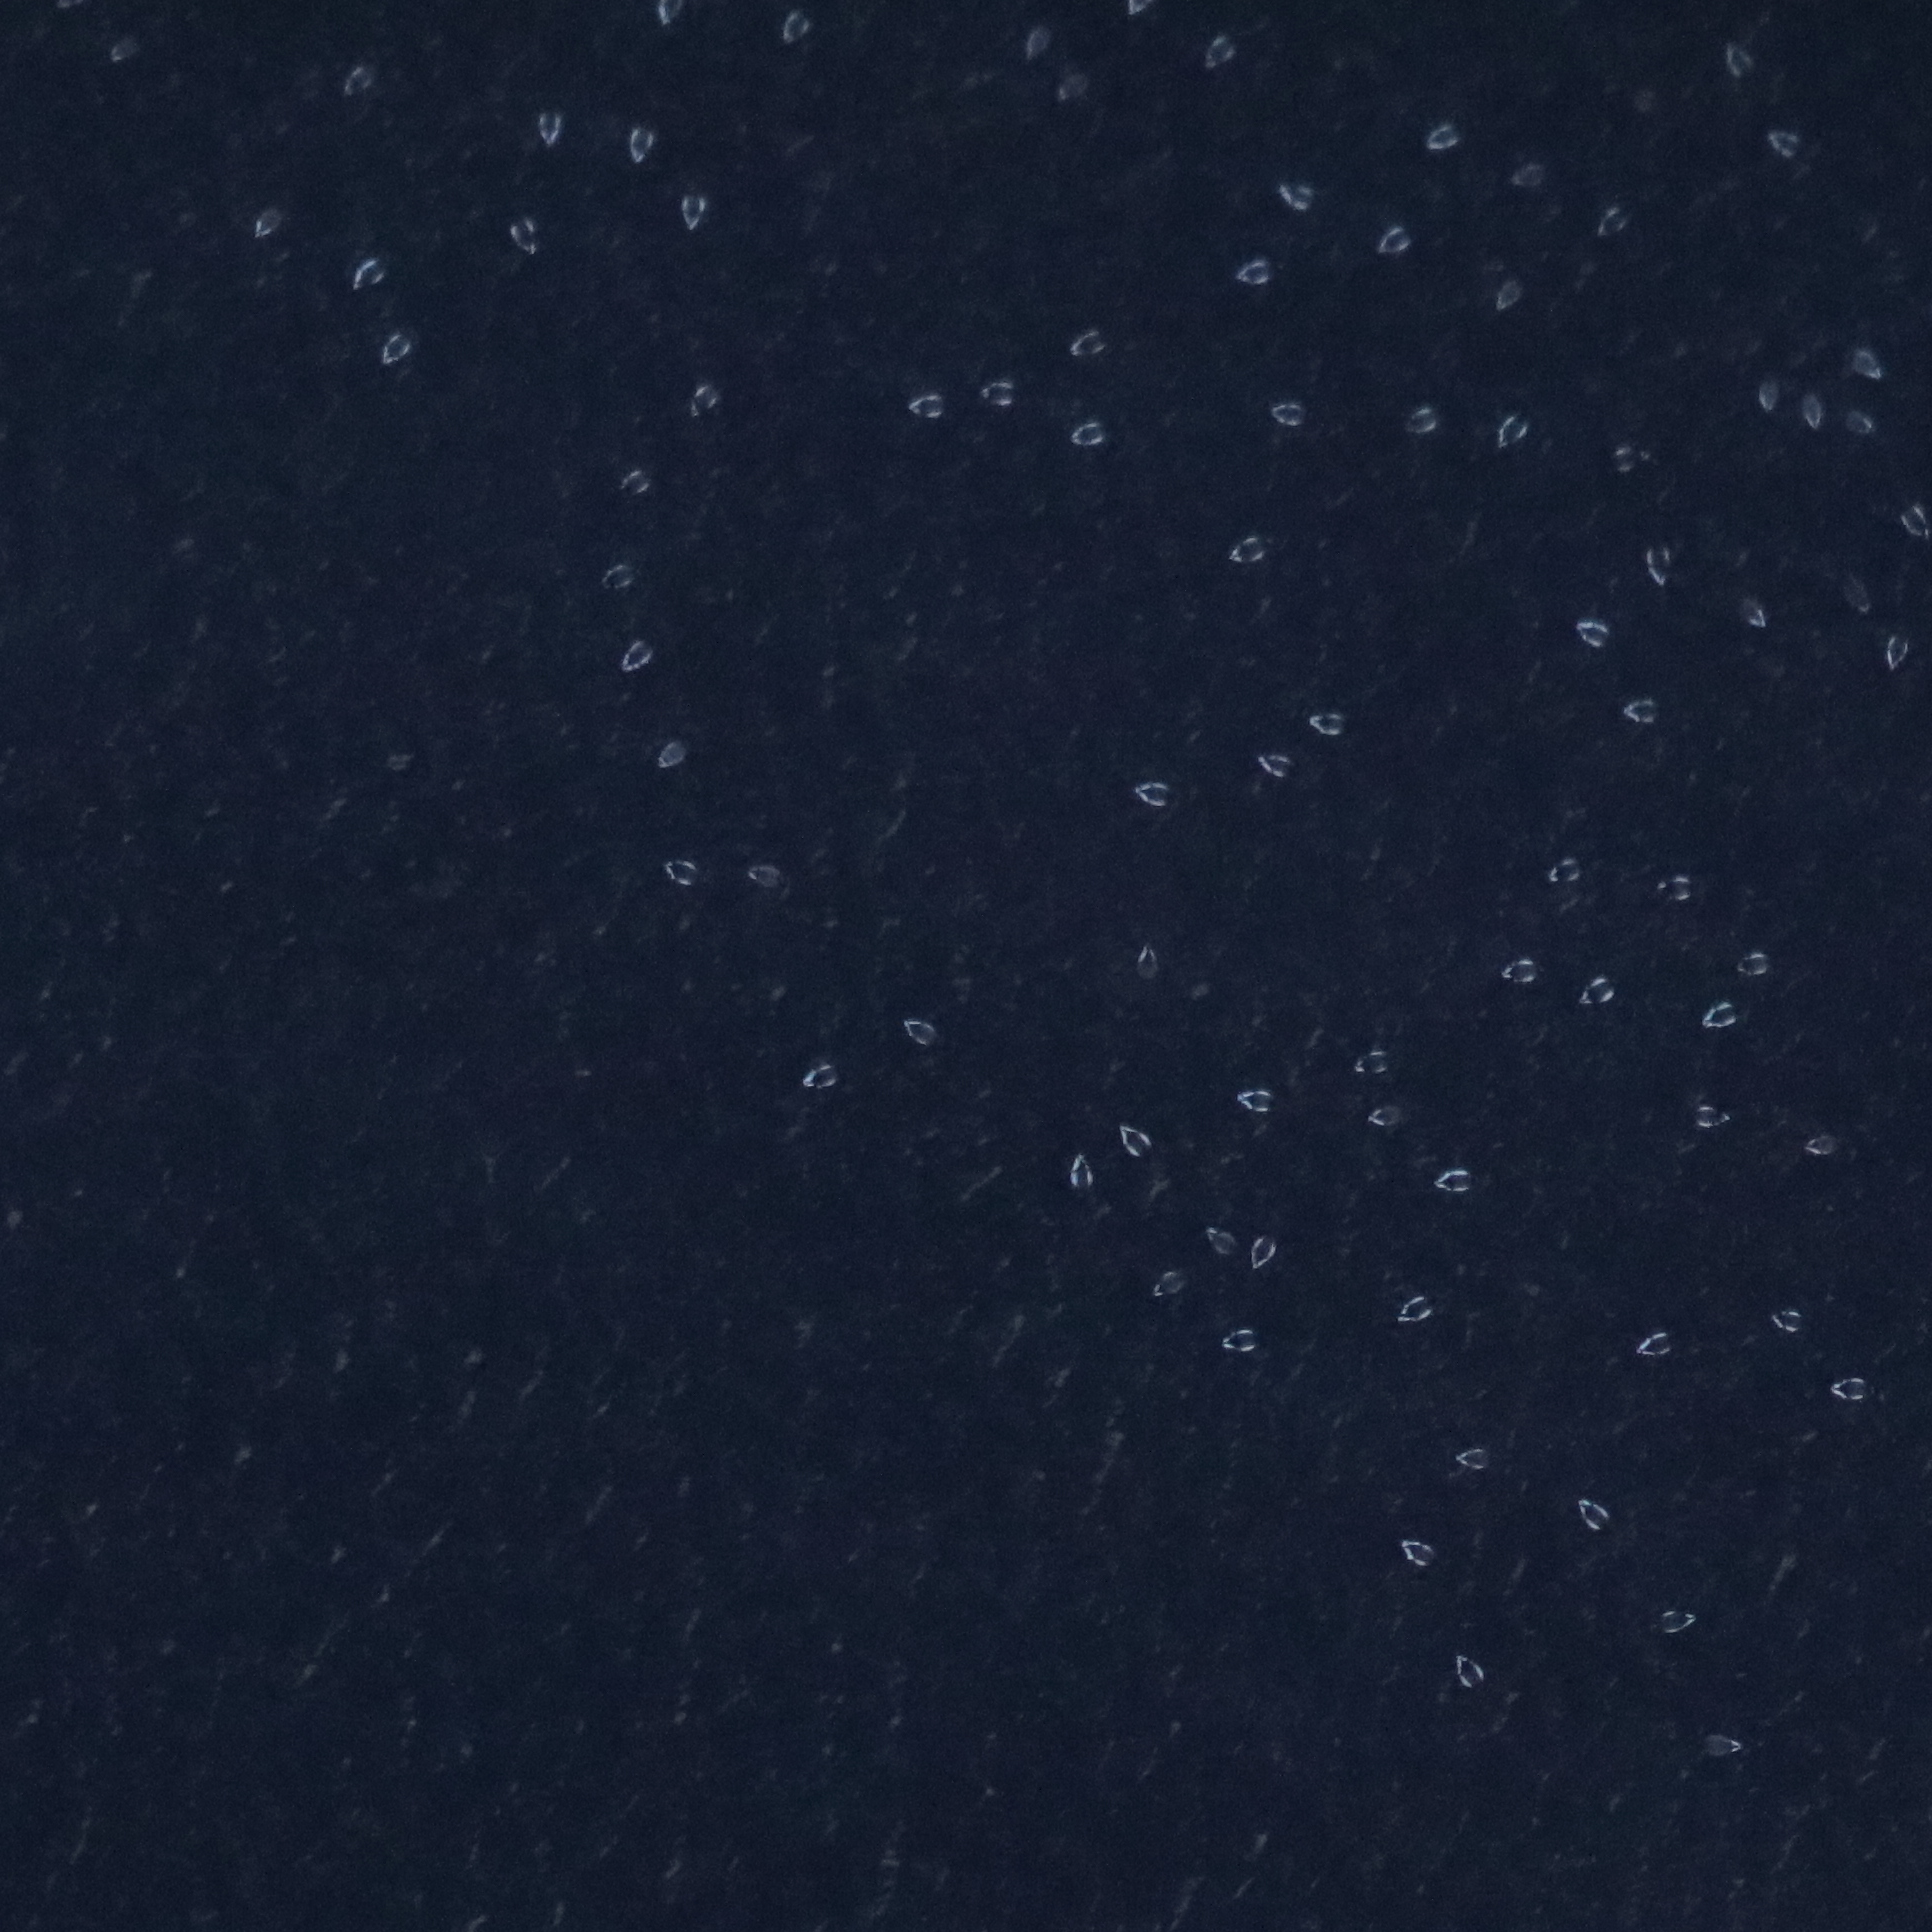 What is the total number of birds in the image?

84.